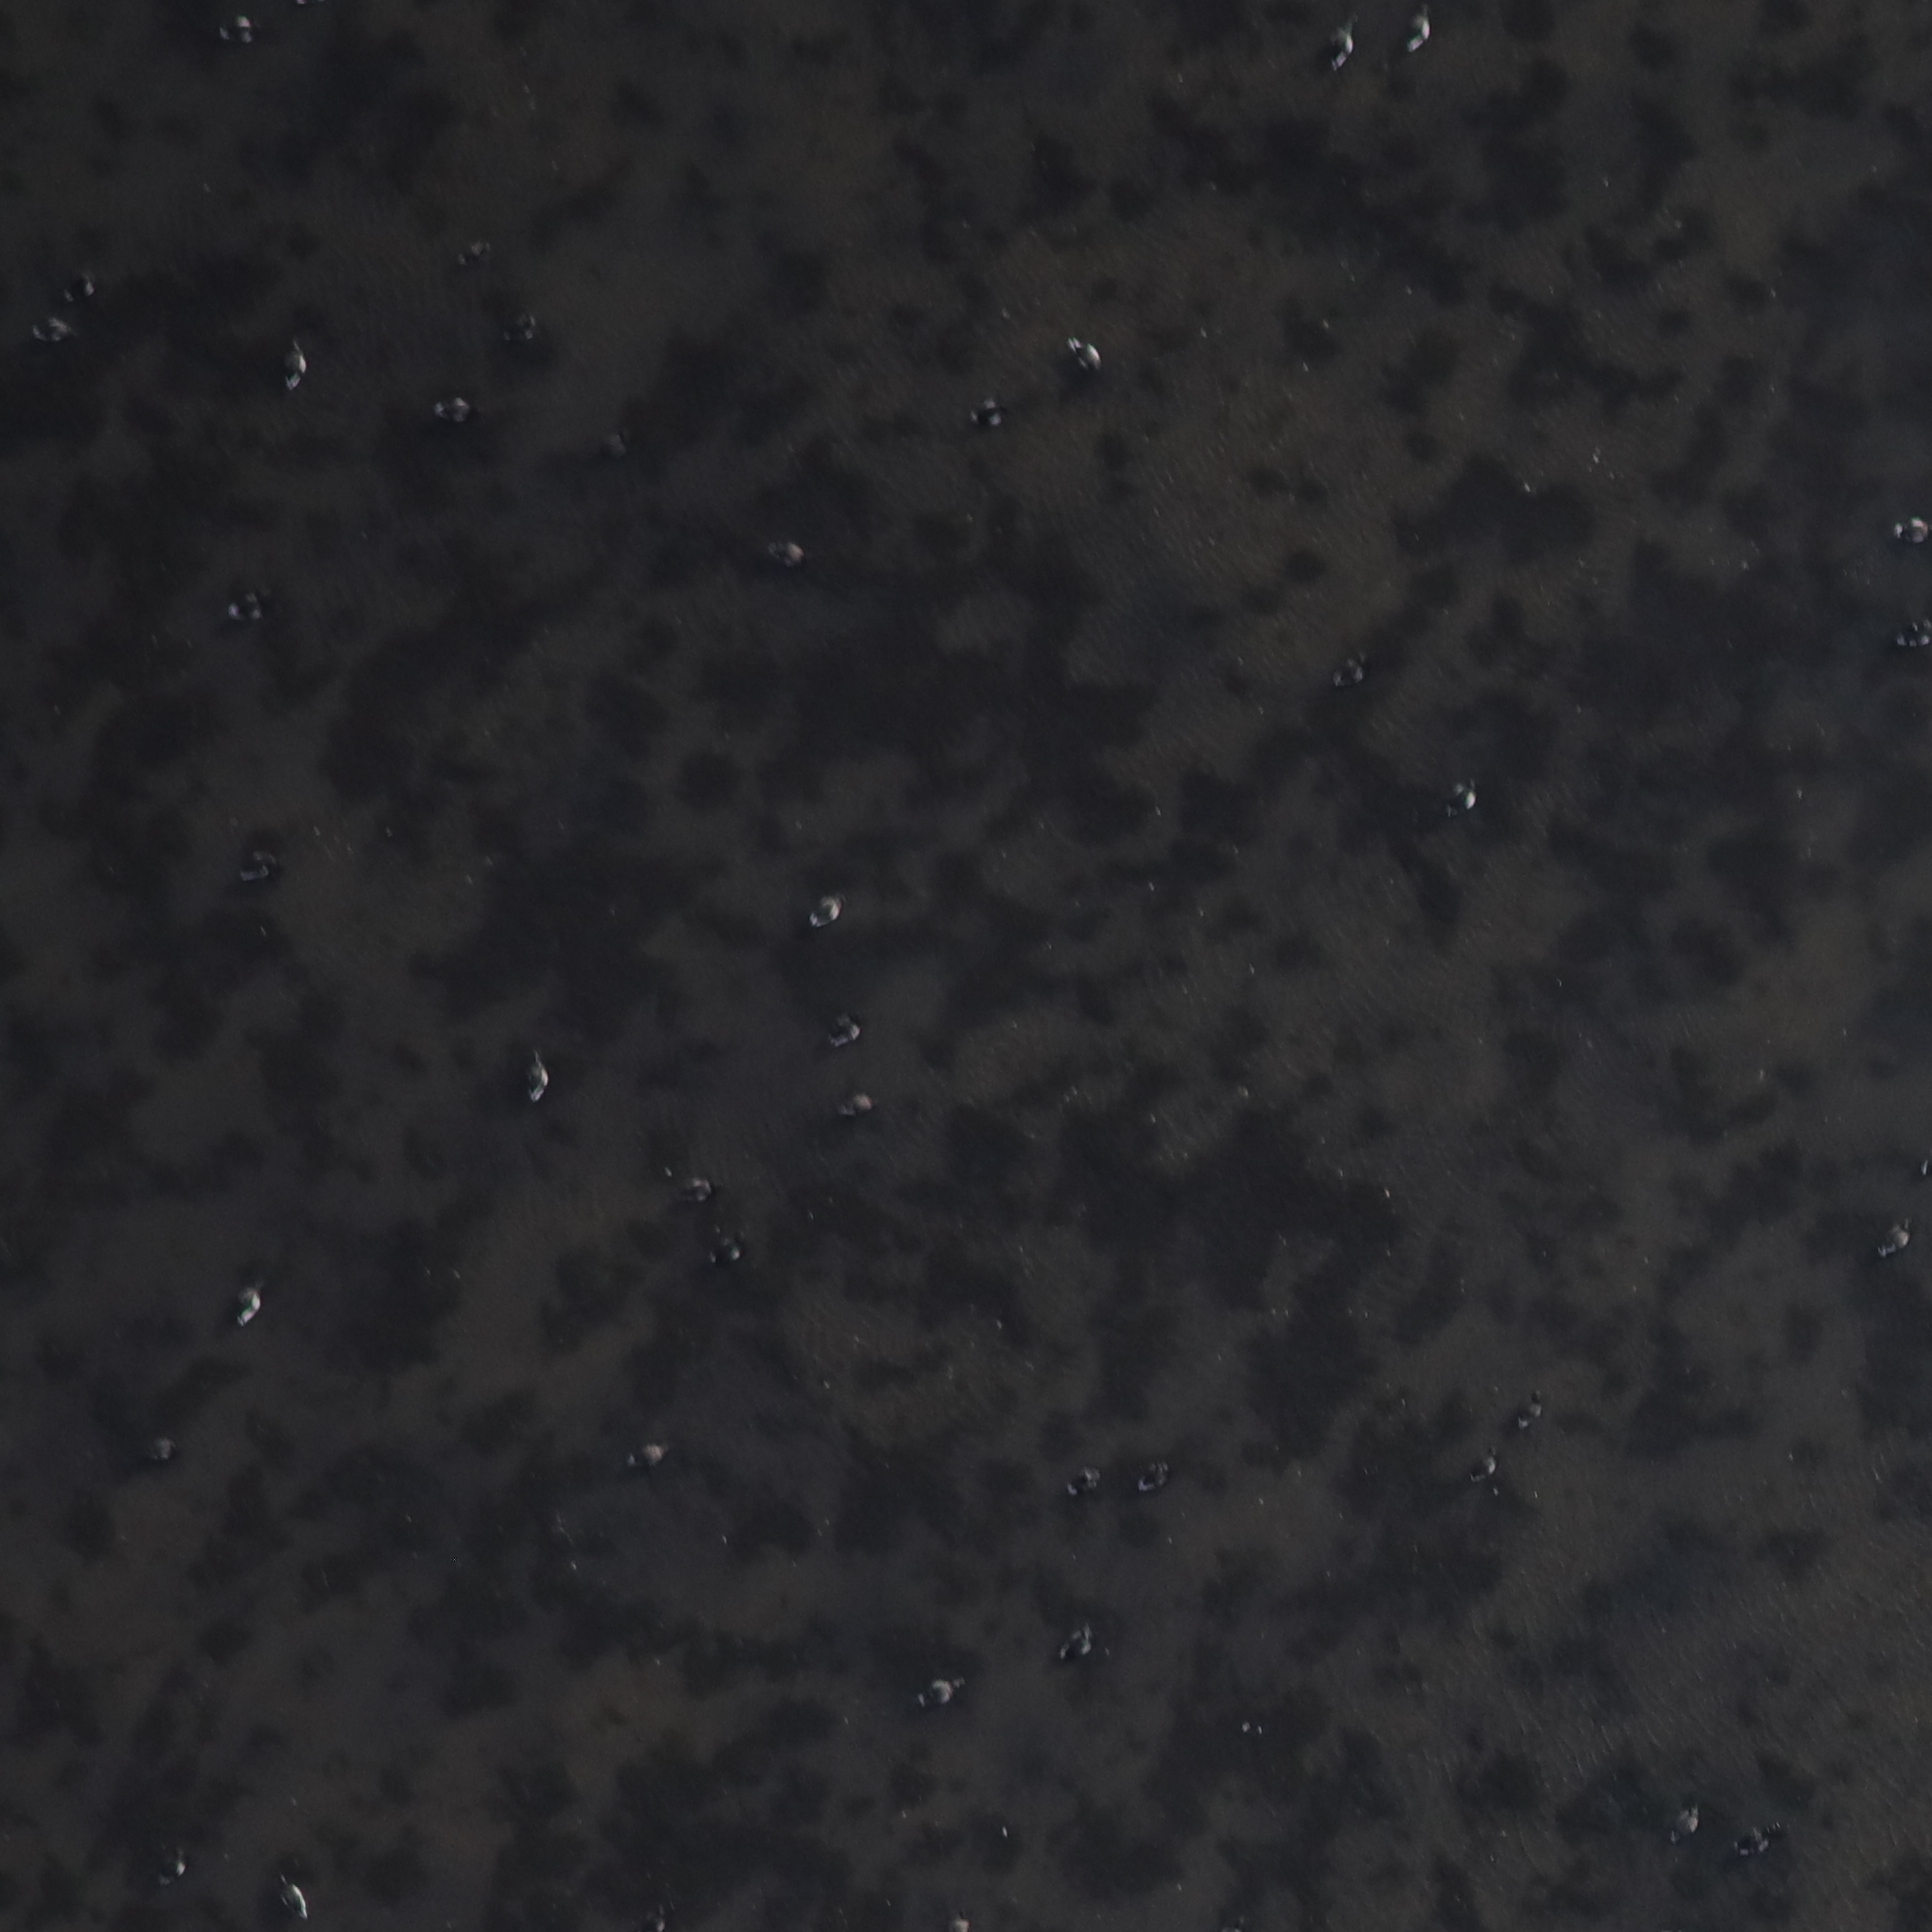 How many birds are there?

41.